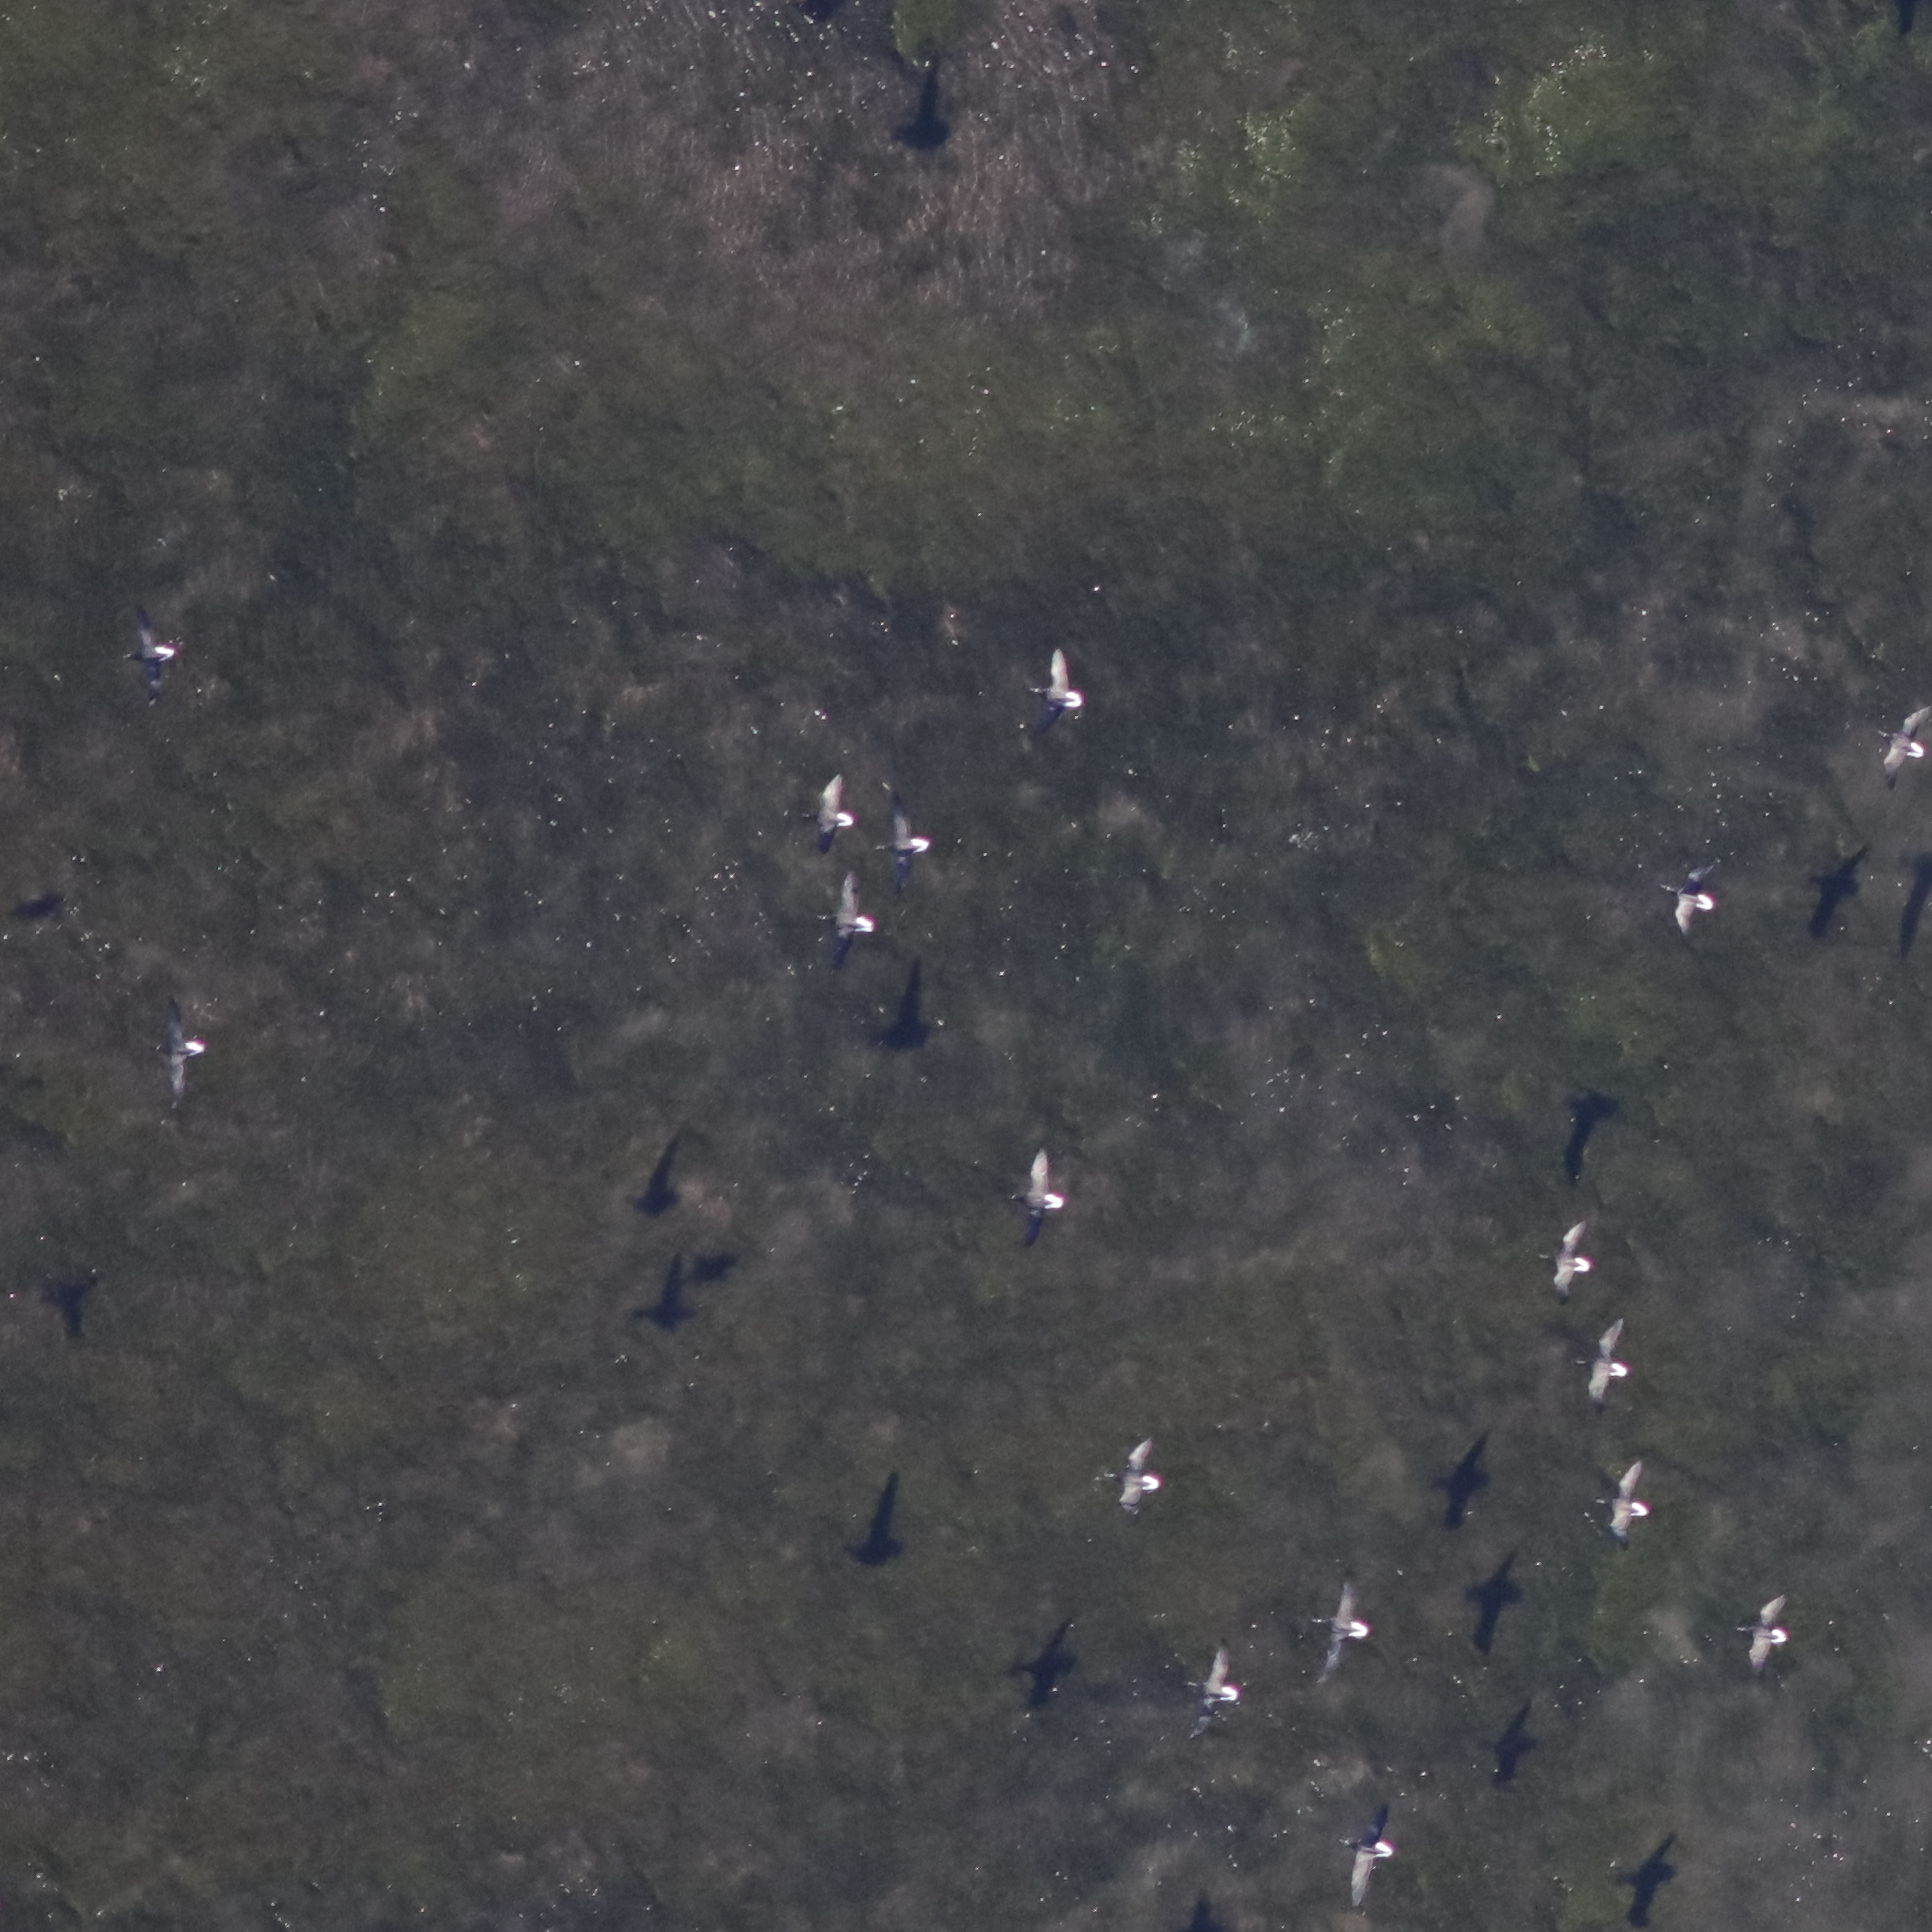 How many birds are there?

17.